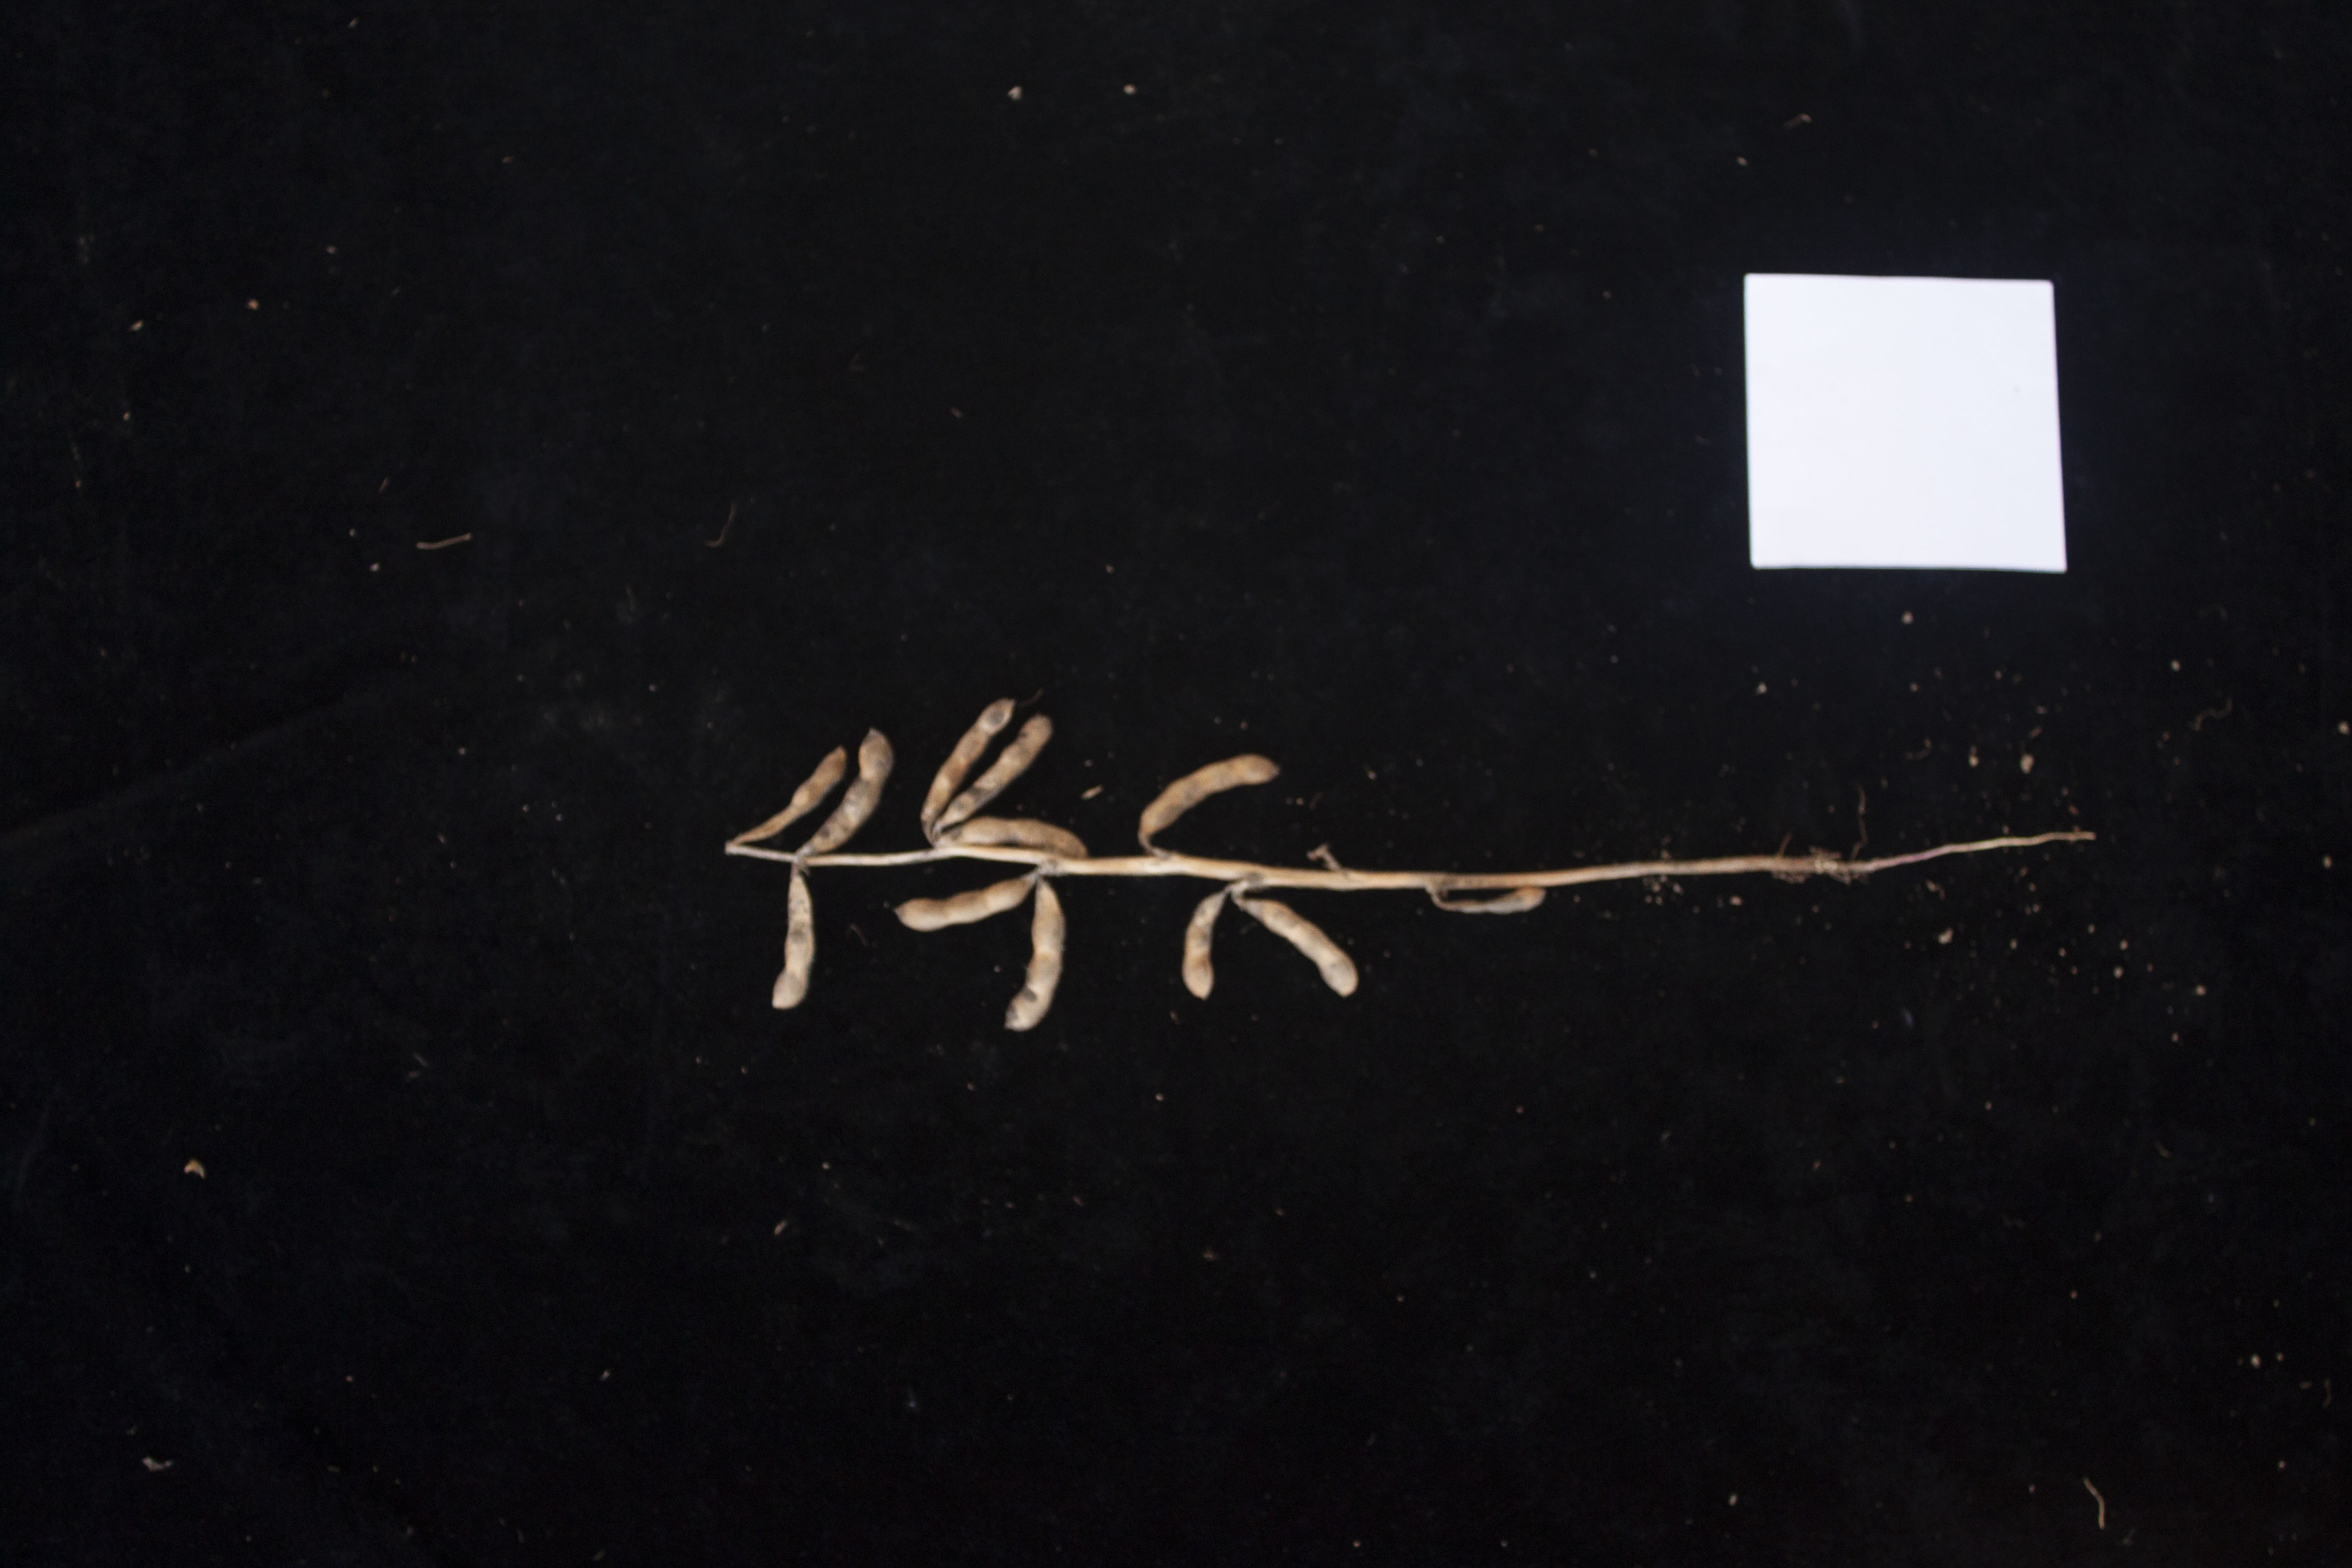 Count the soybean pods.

12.